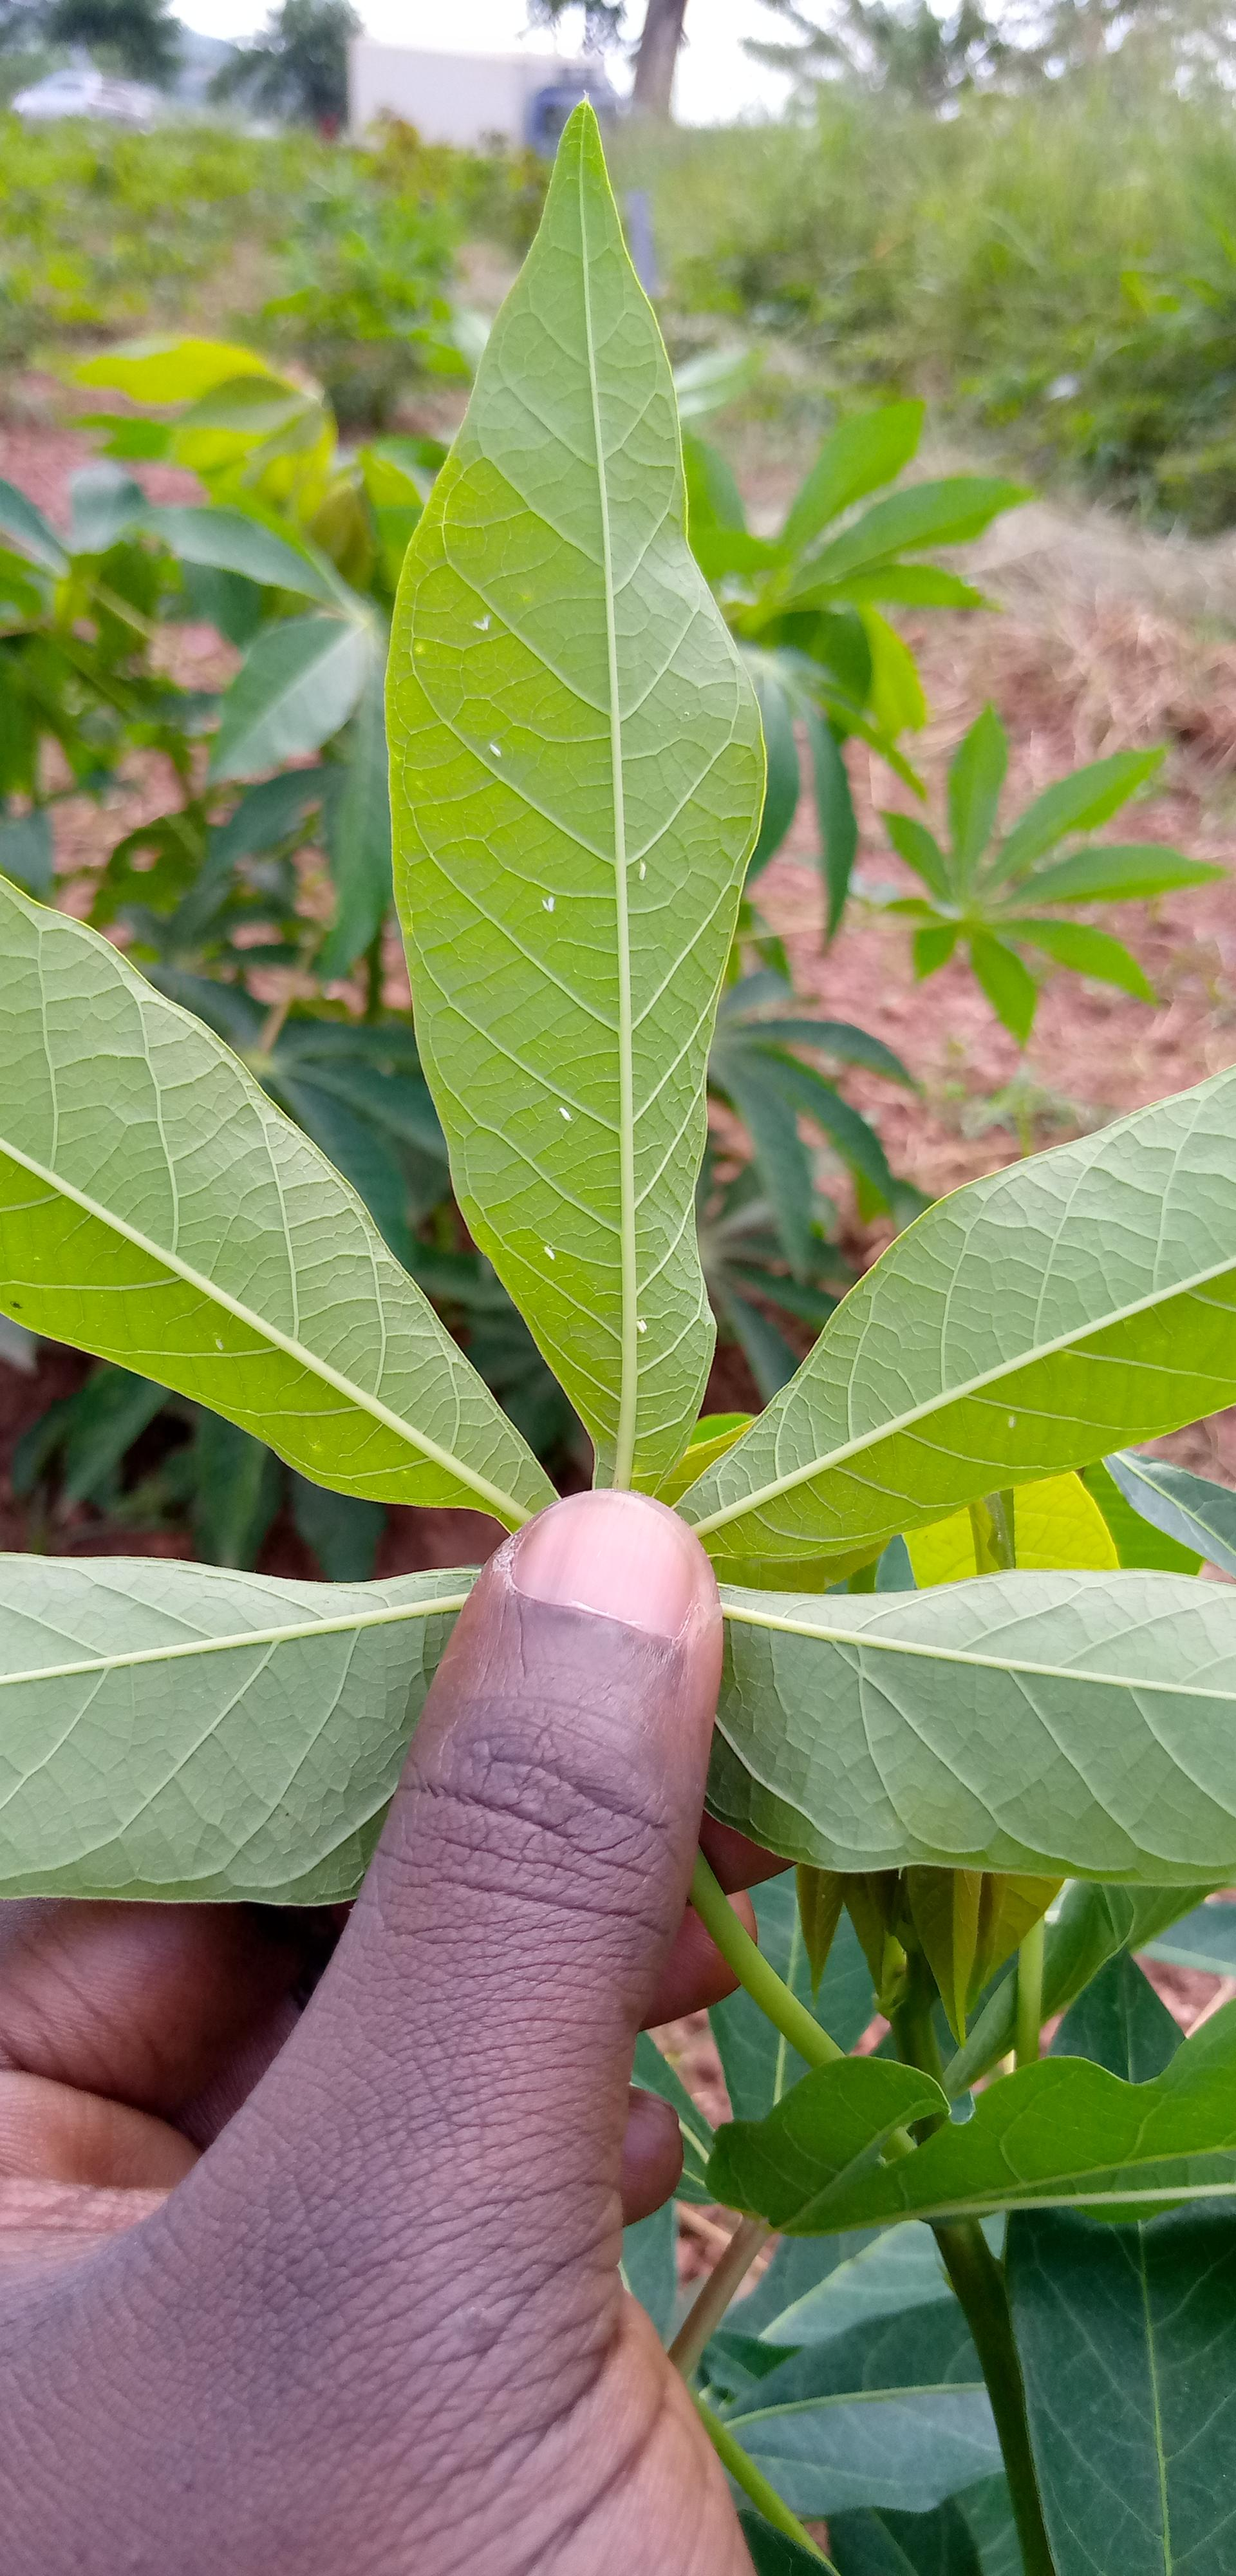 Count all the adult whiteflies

7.